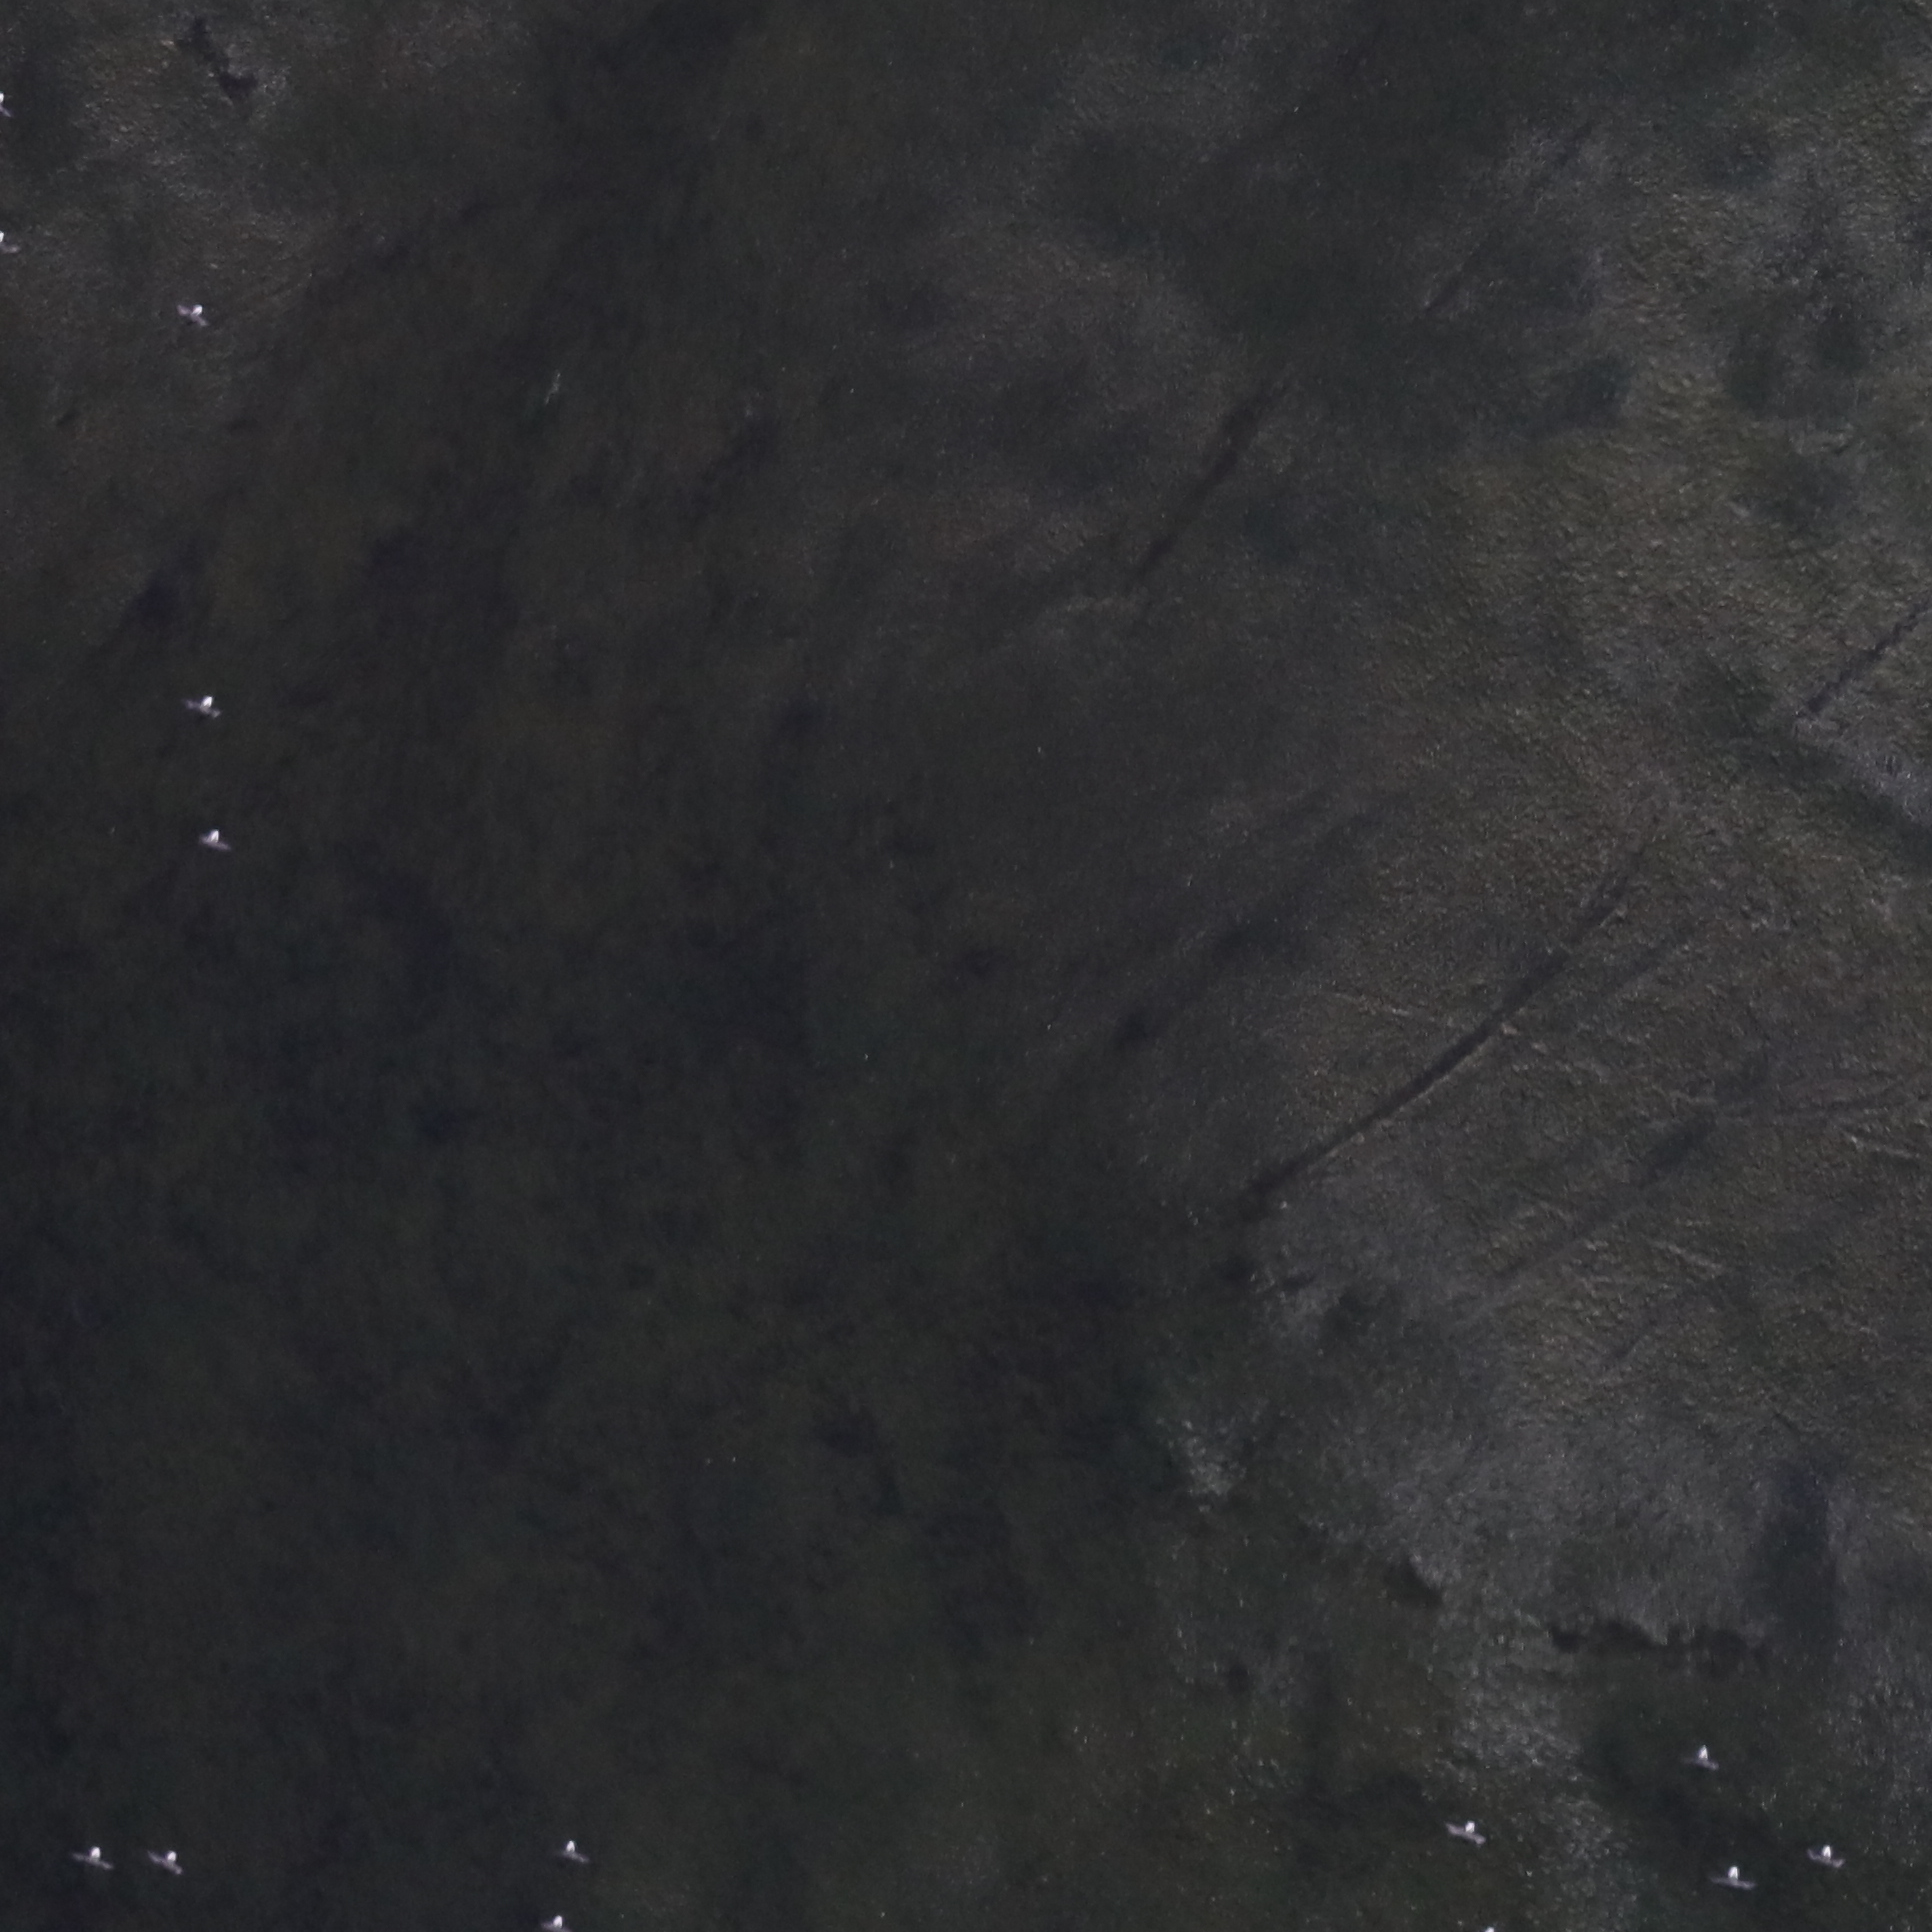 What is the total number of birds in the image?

11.